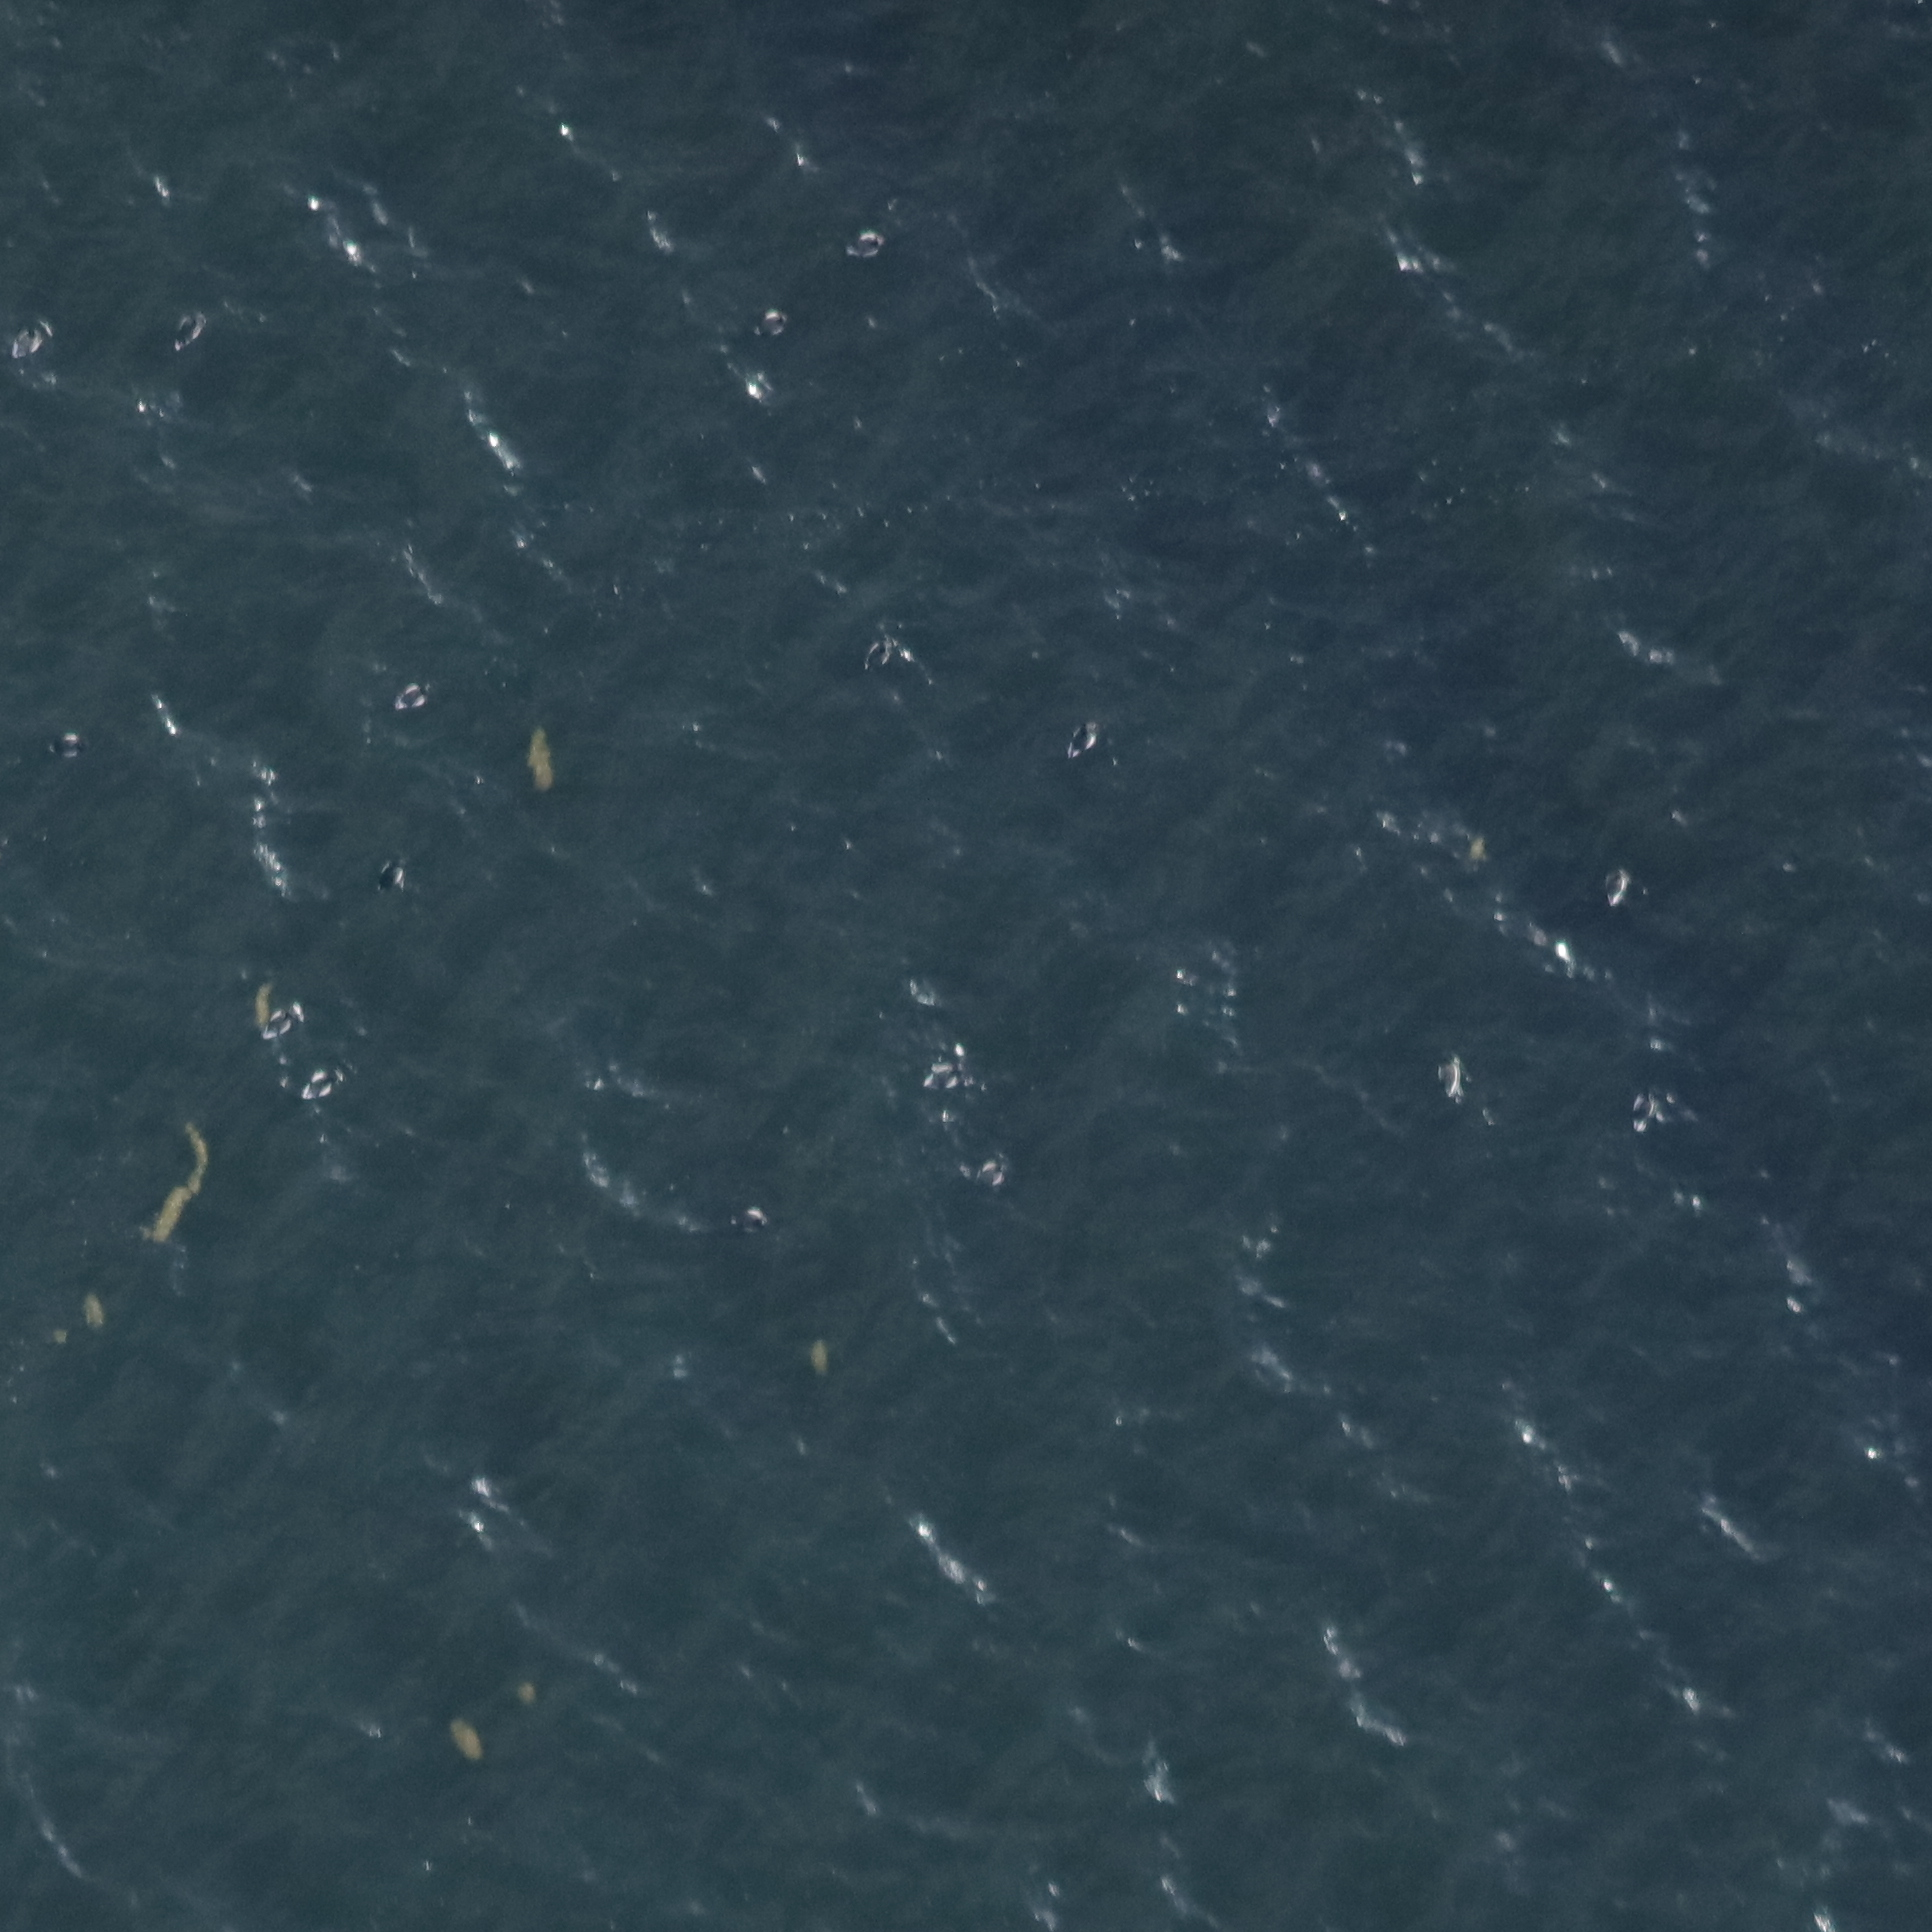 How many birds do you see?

17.